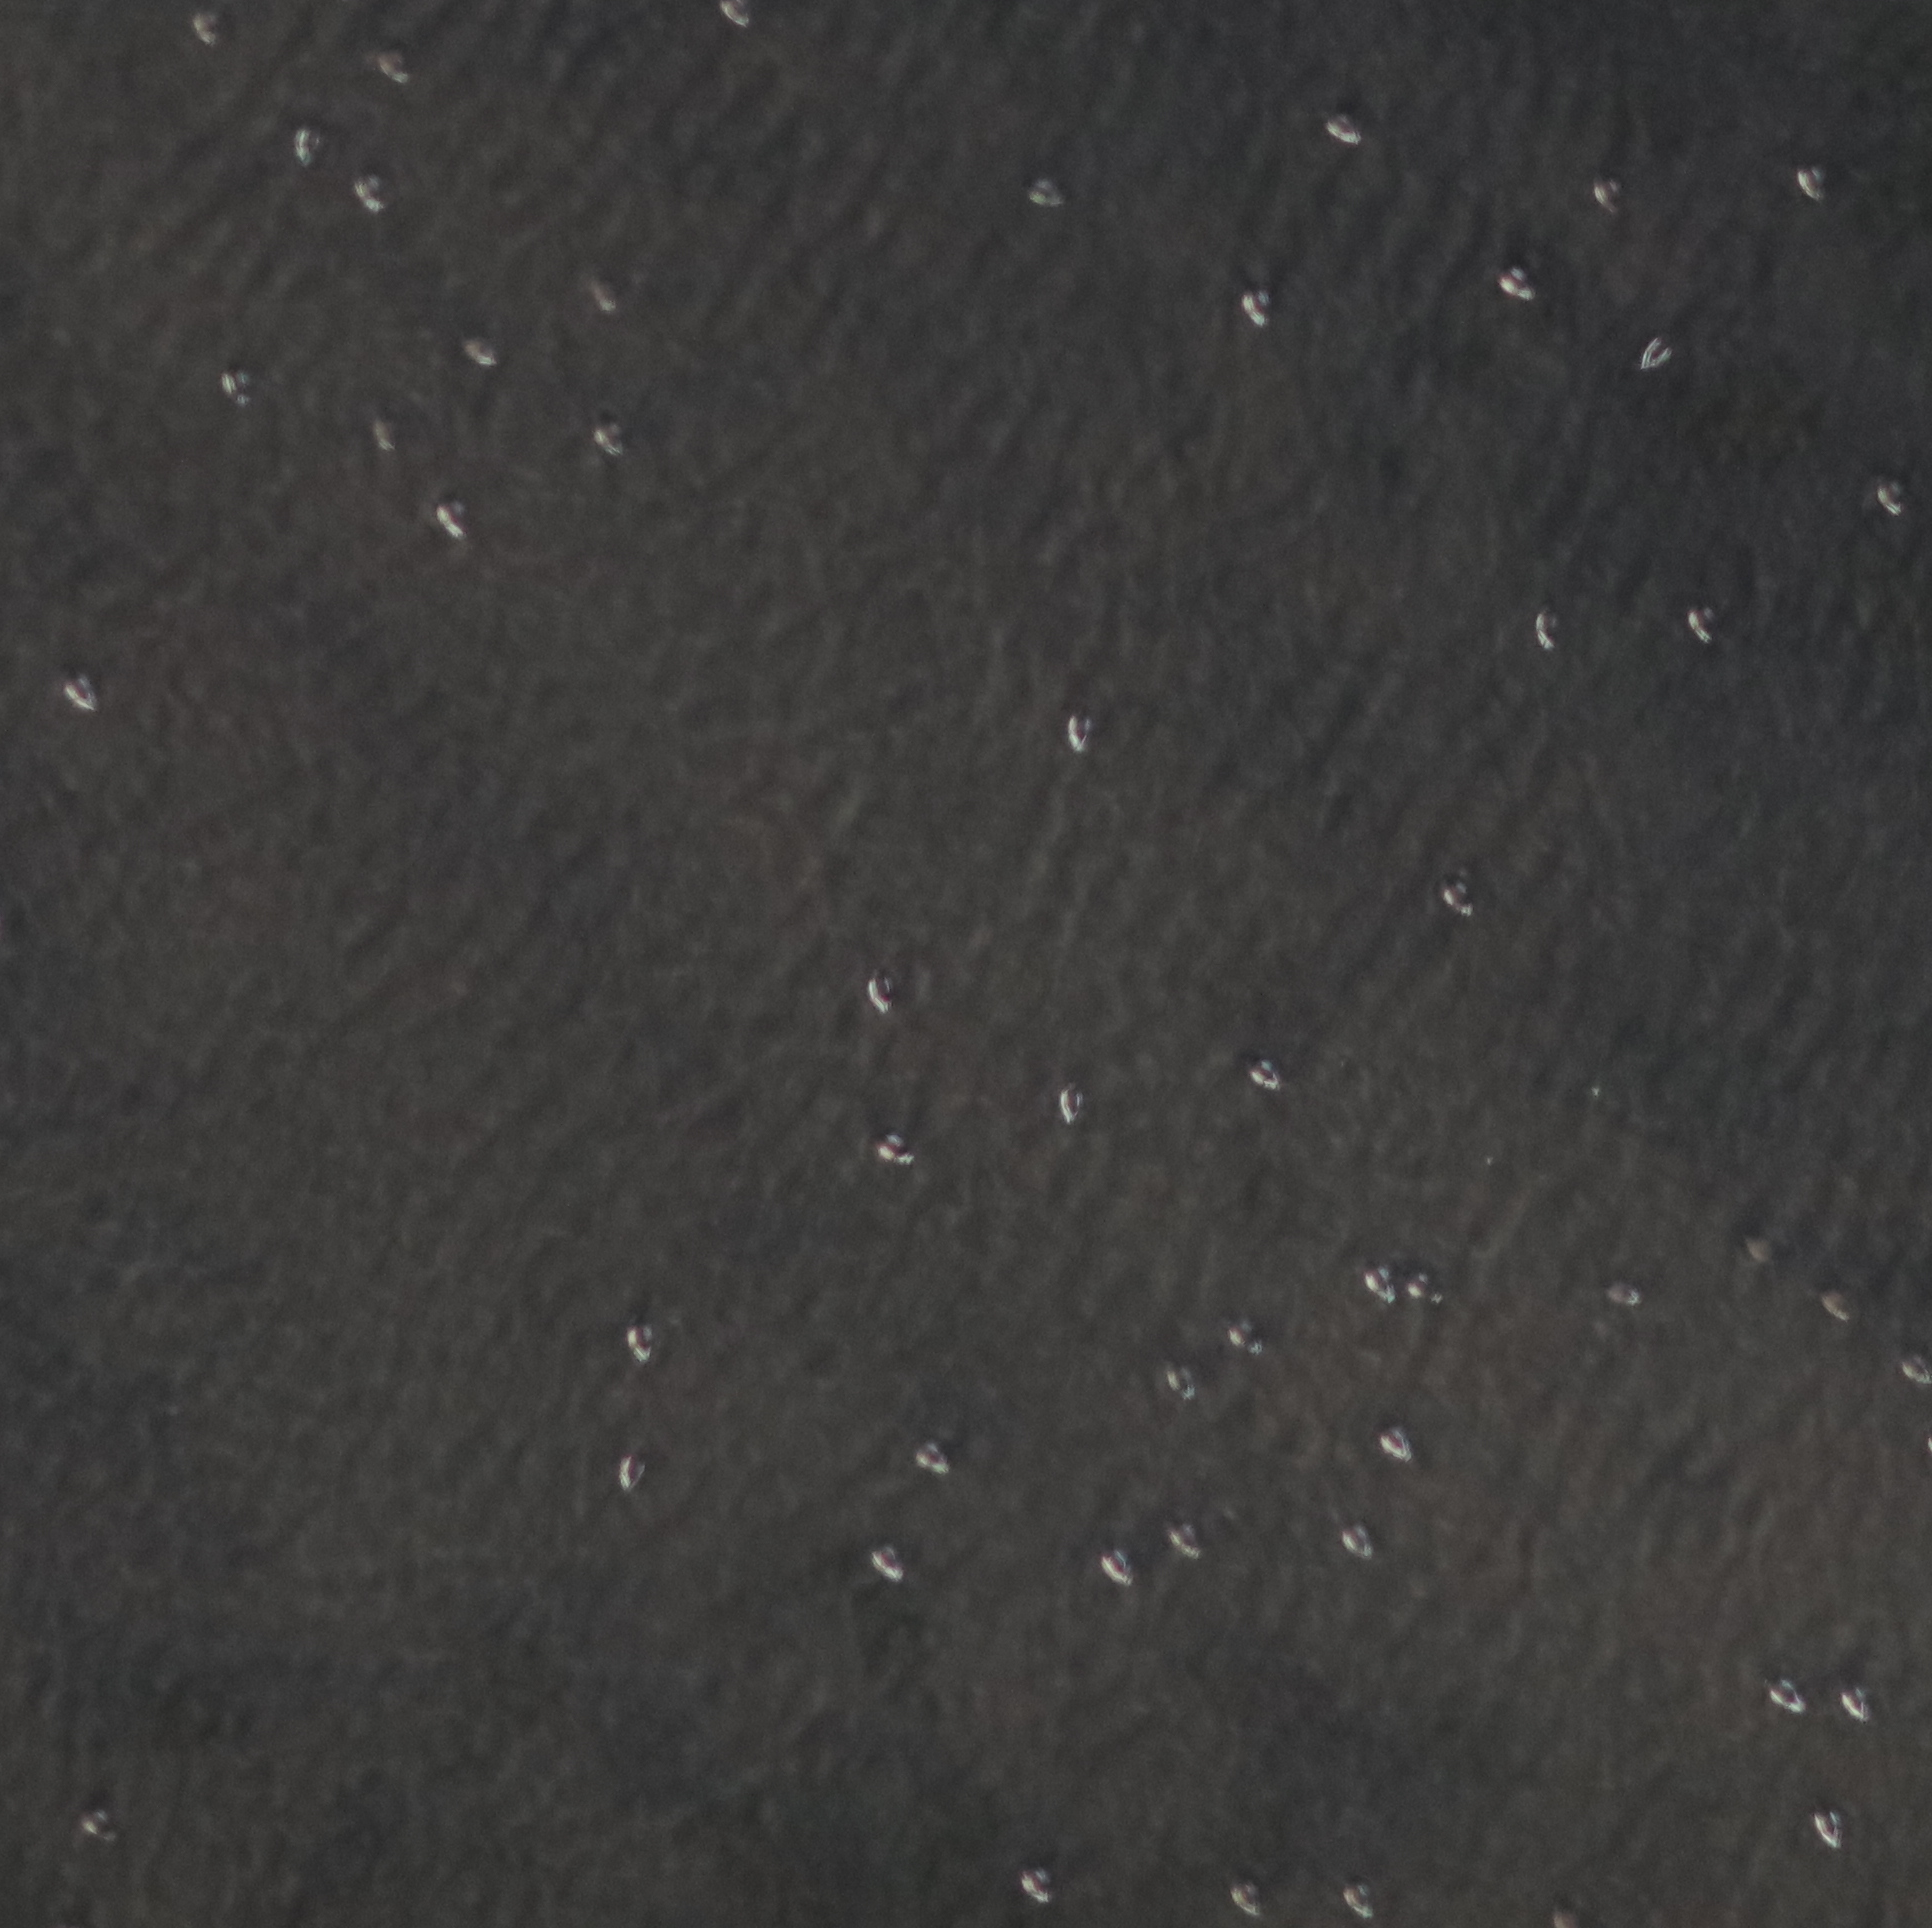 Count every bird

50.